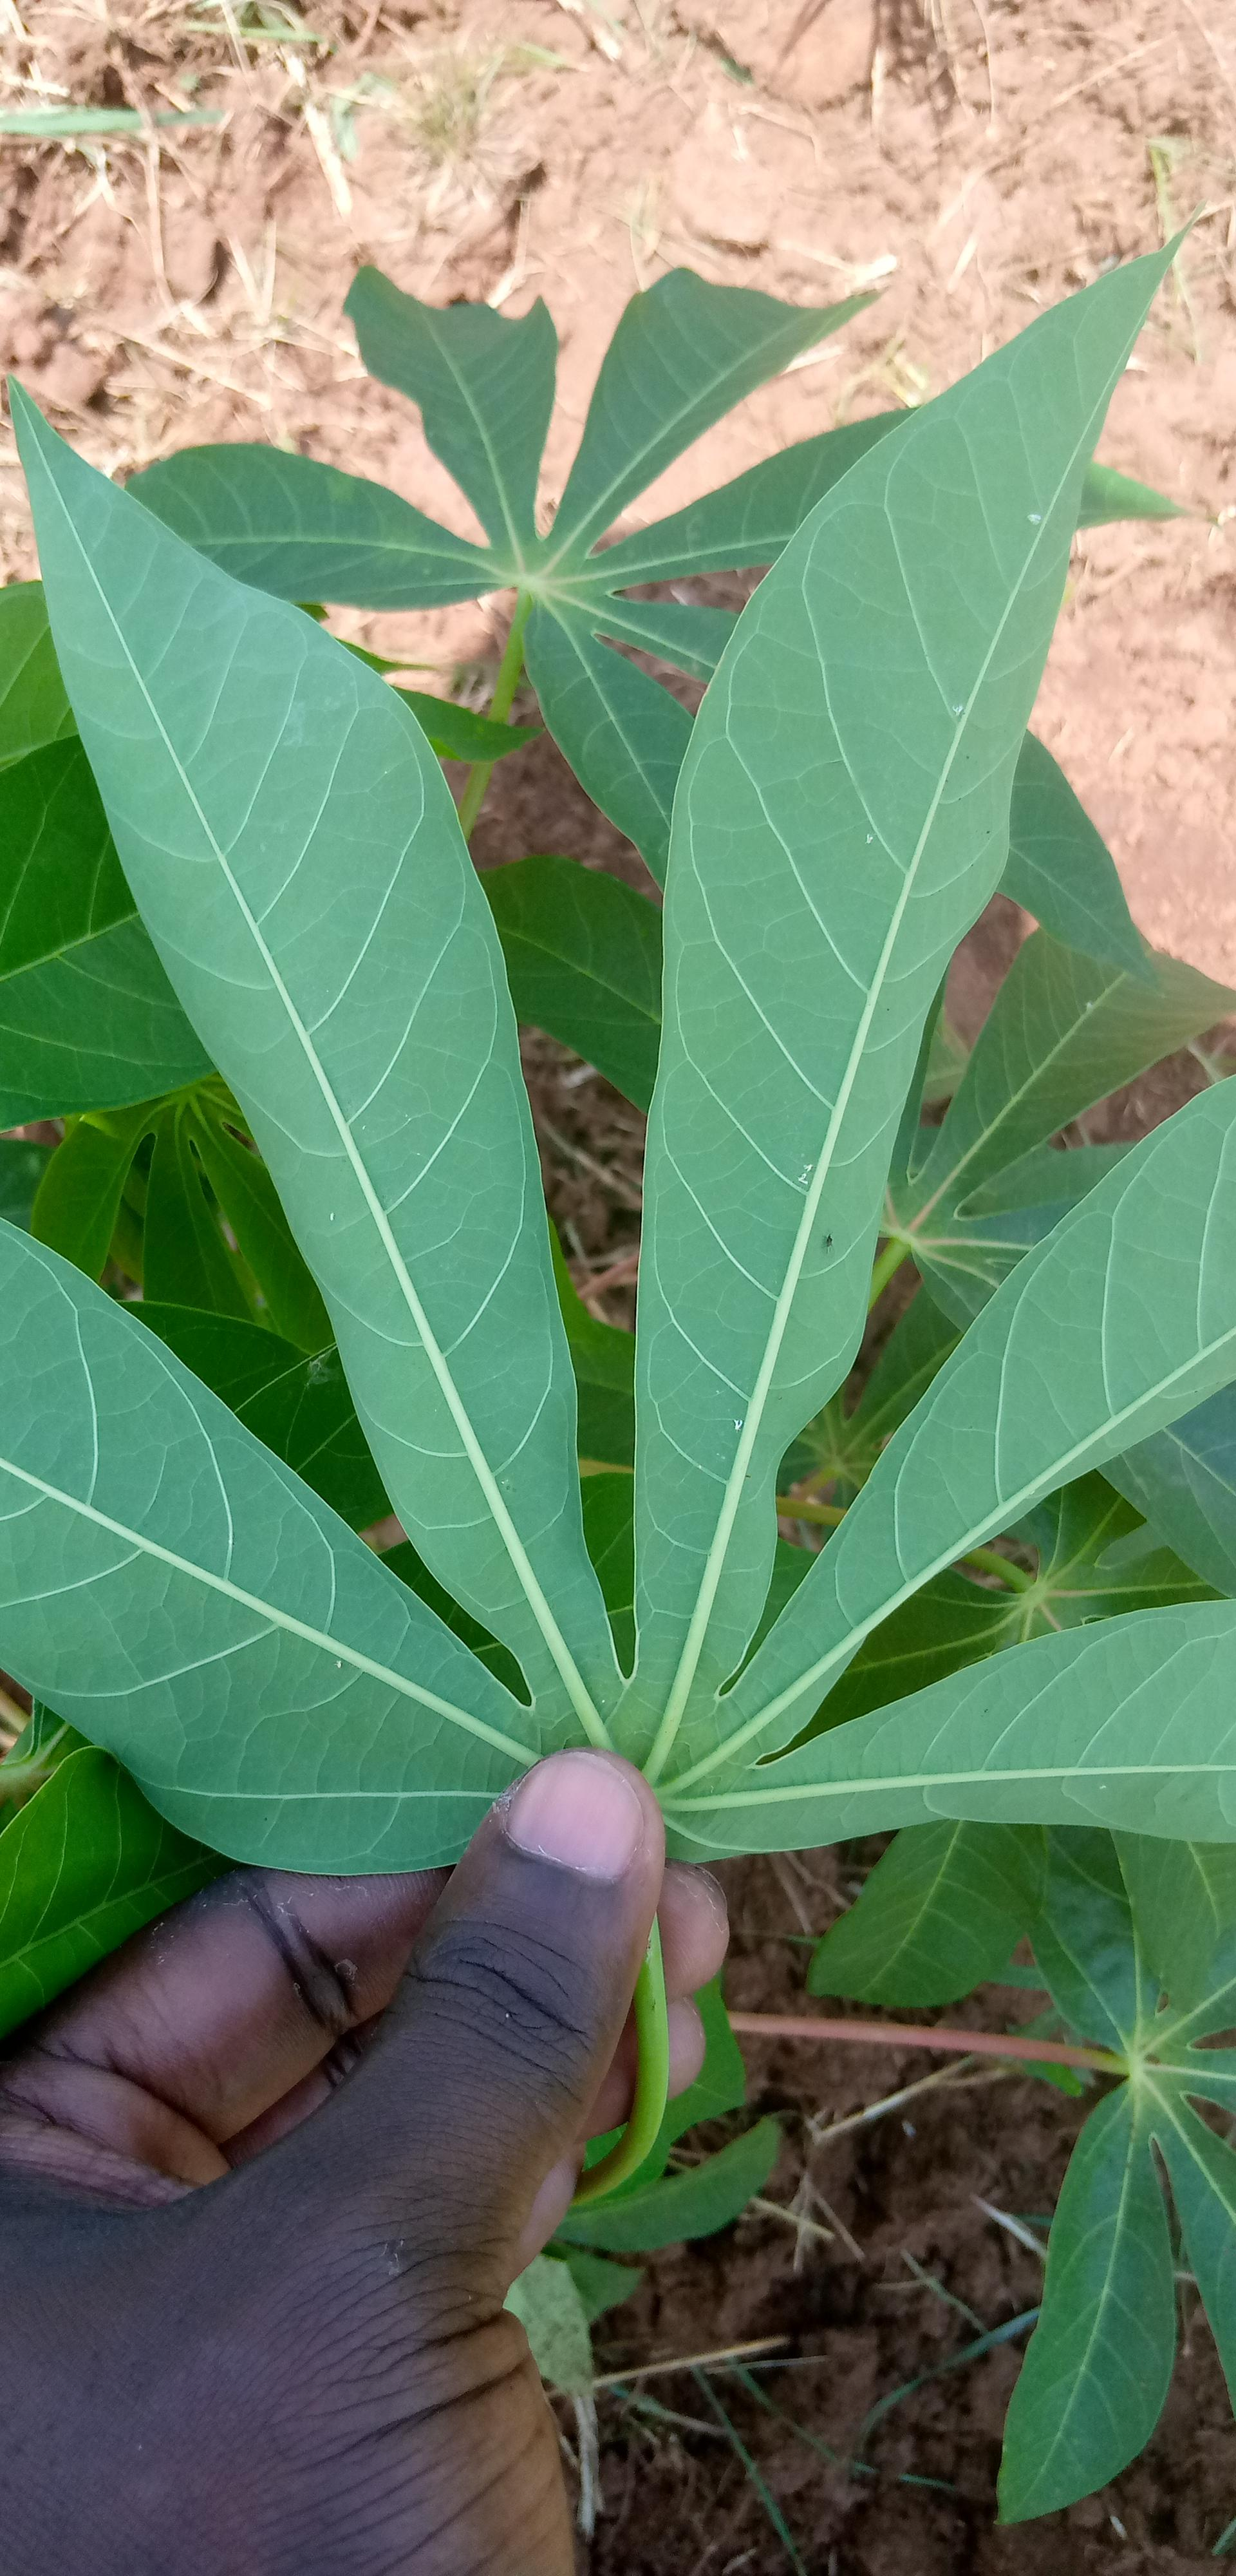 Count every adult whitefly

8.